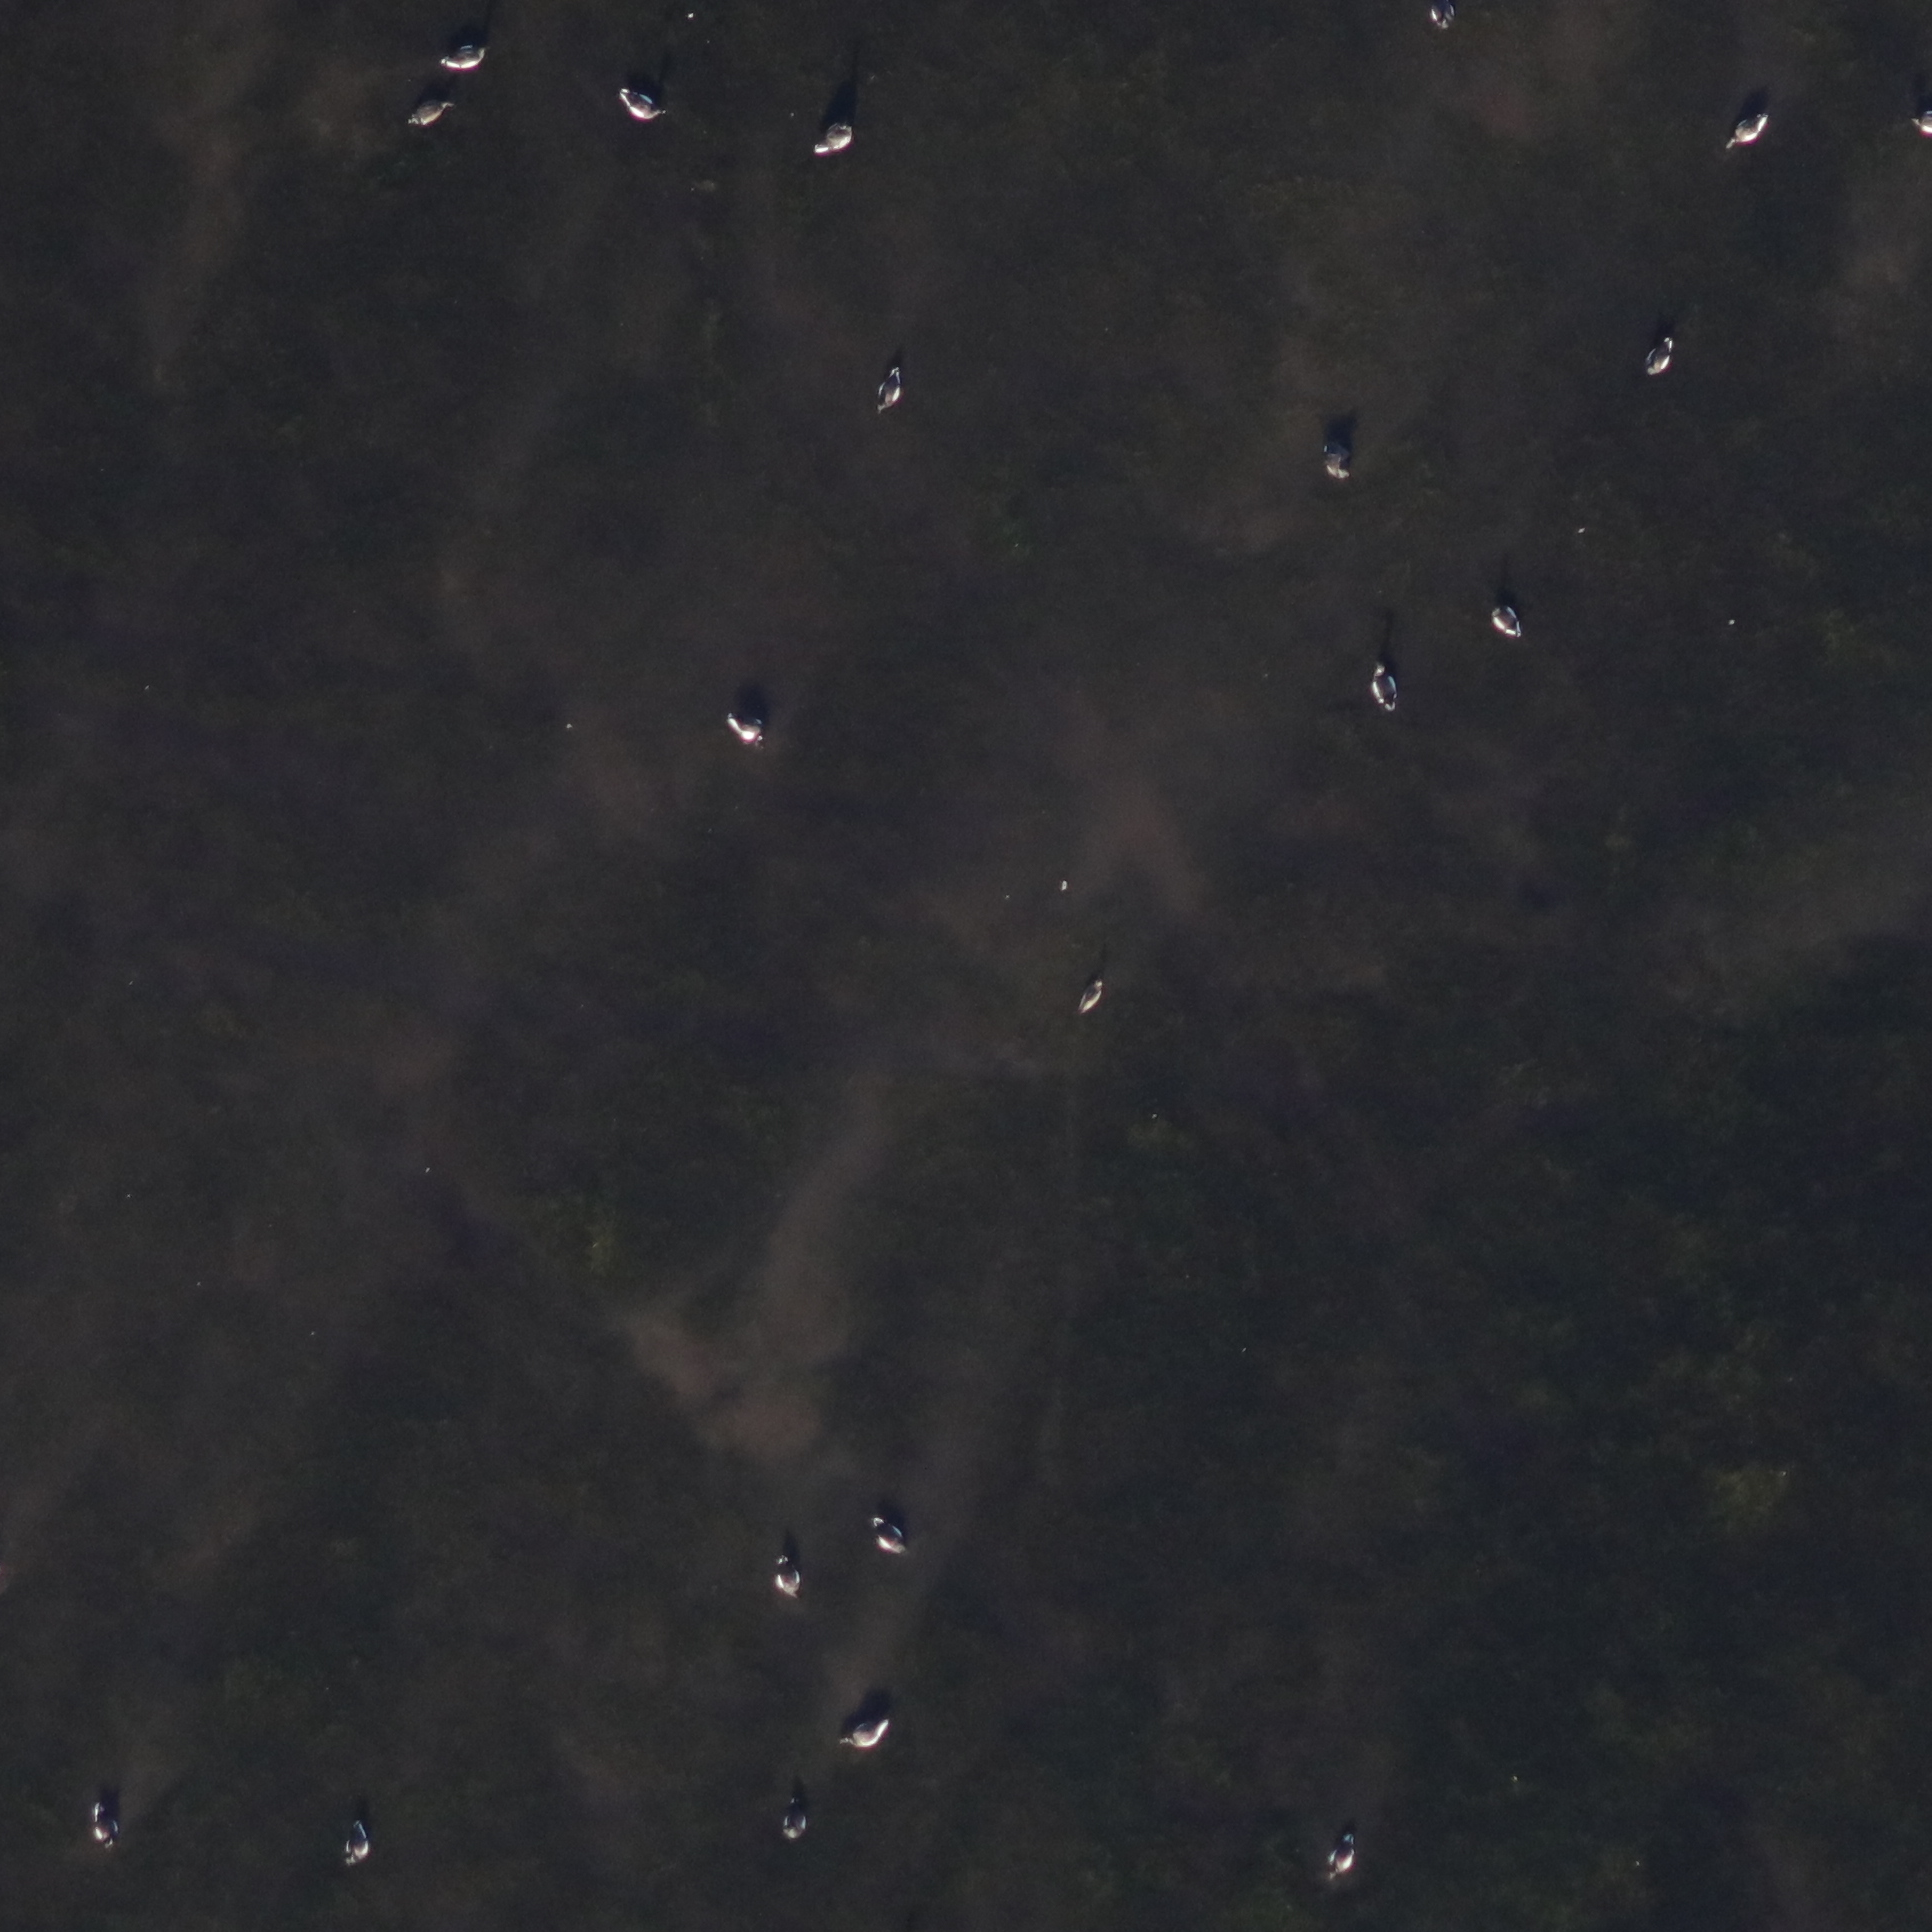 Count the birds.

19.